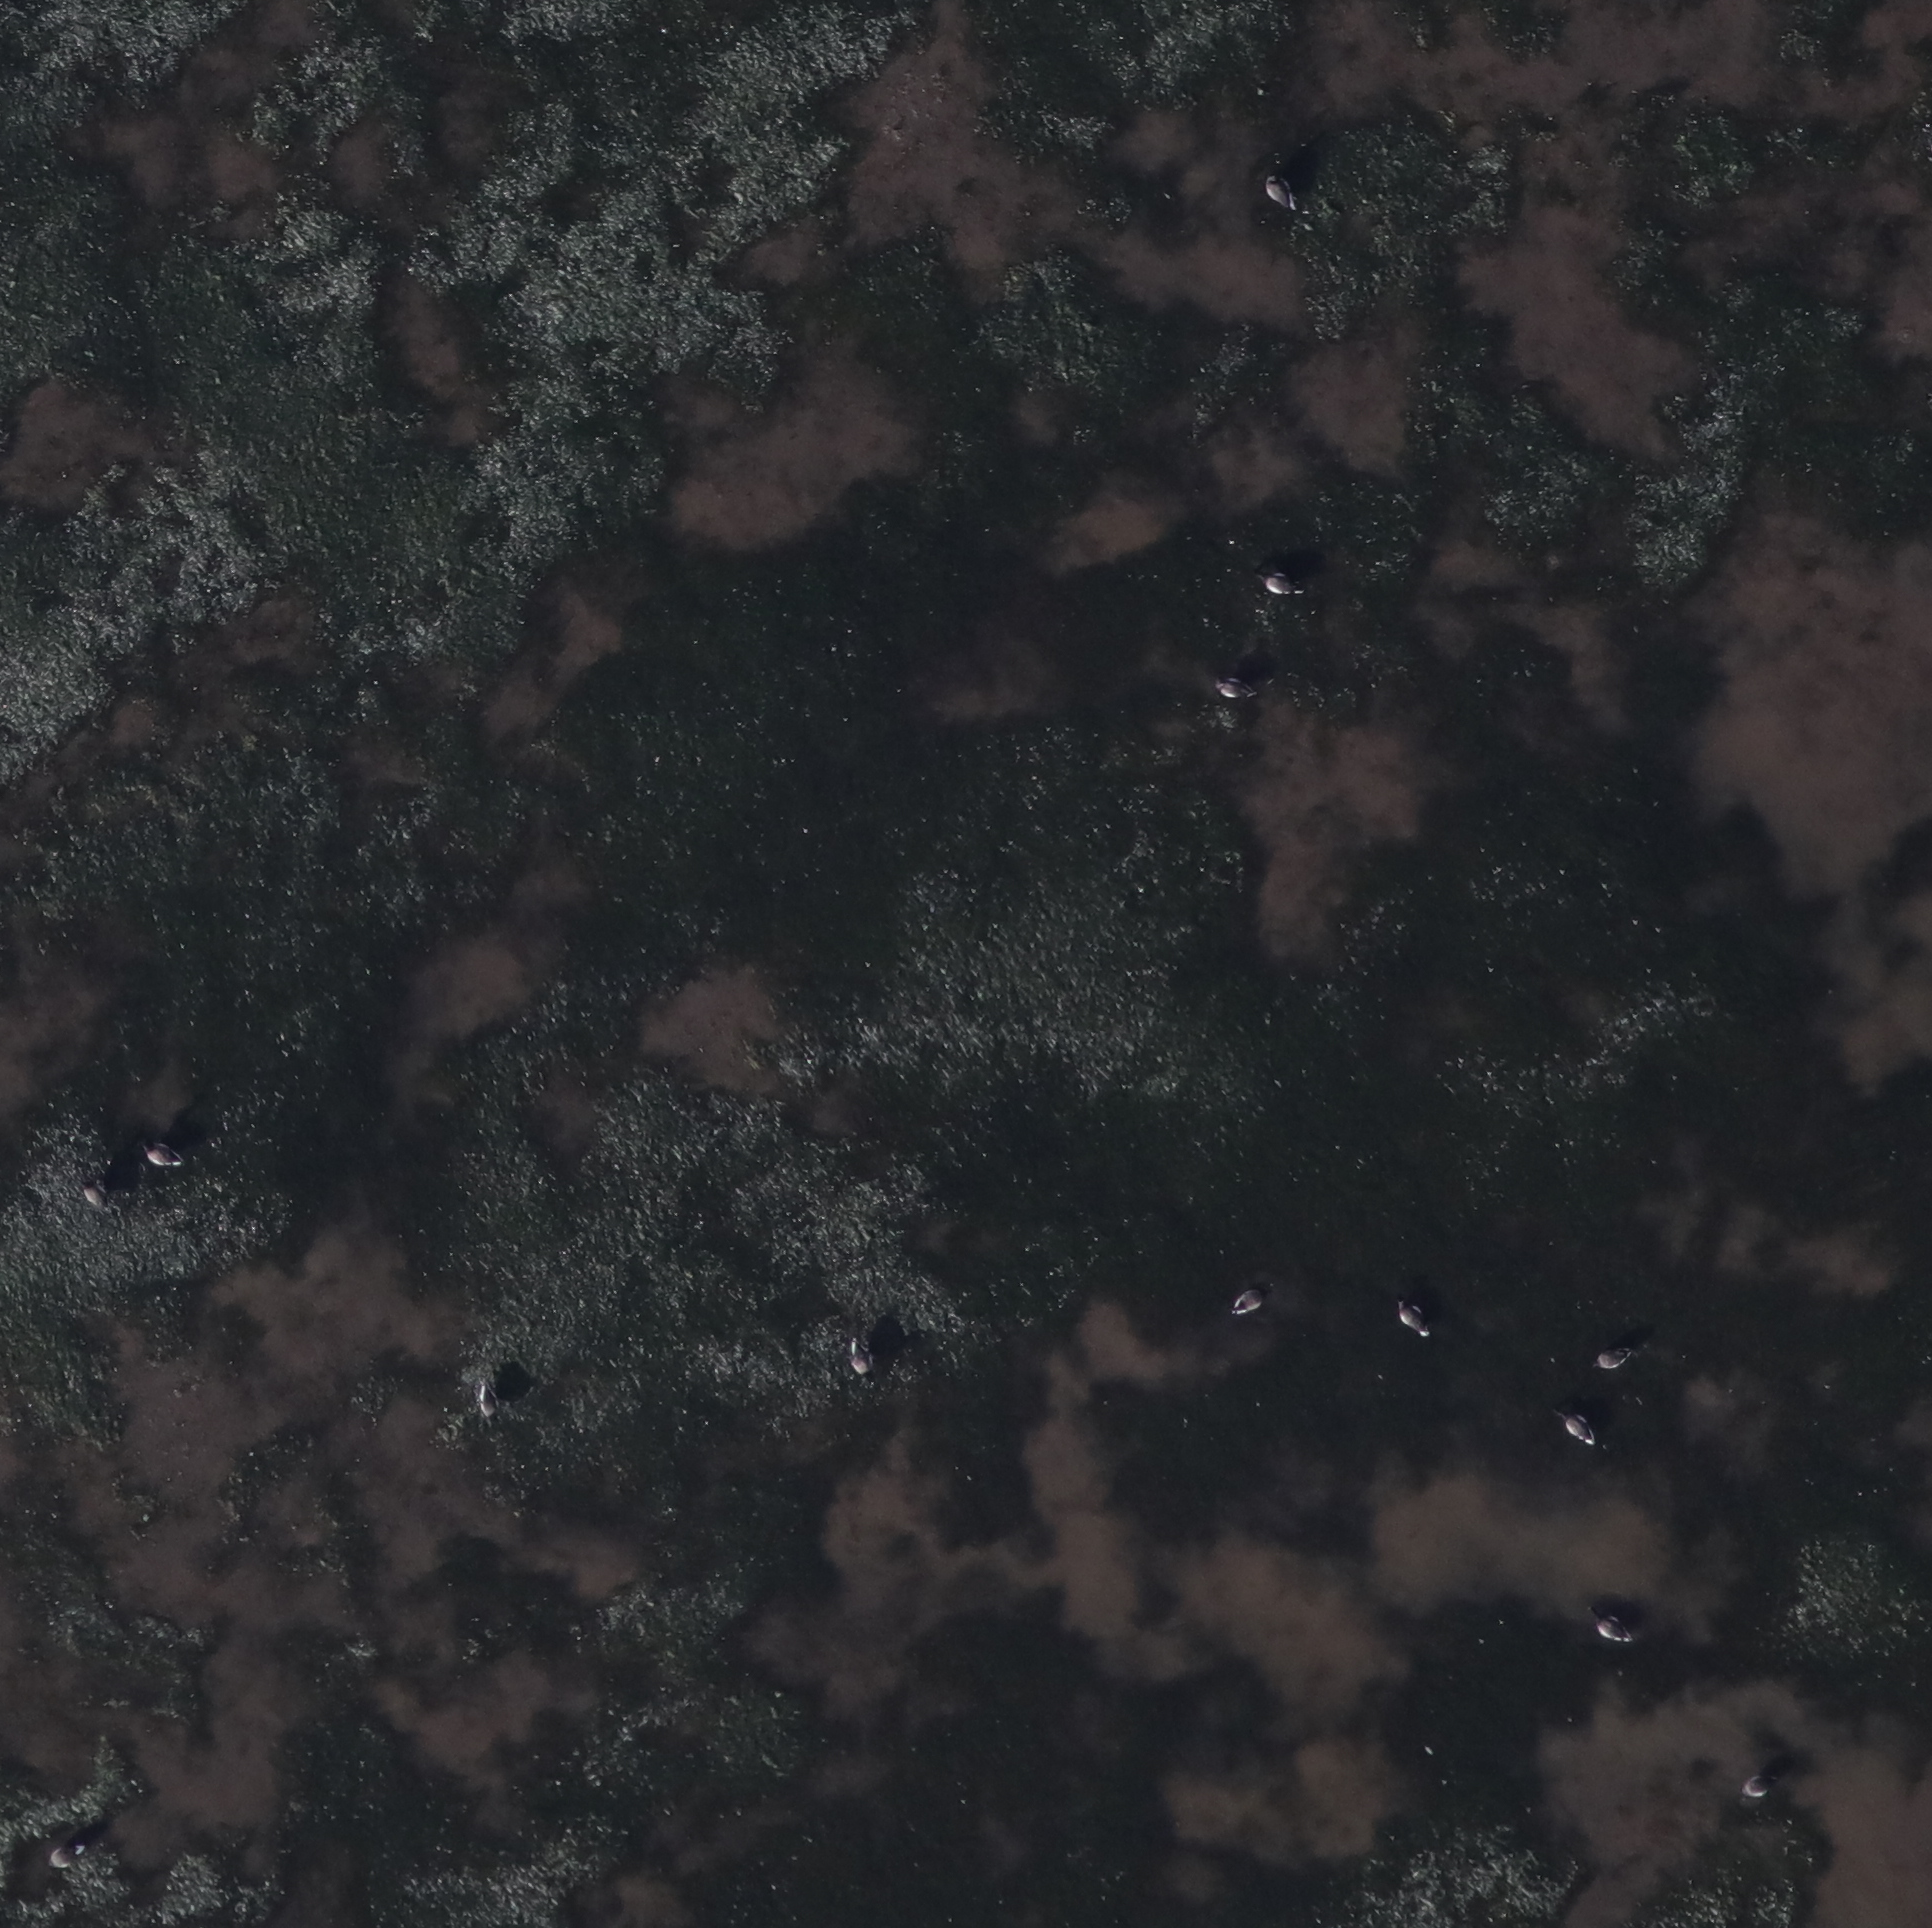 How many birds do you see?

14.